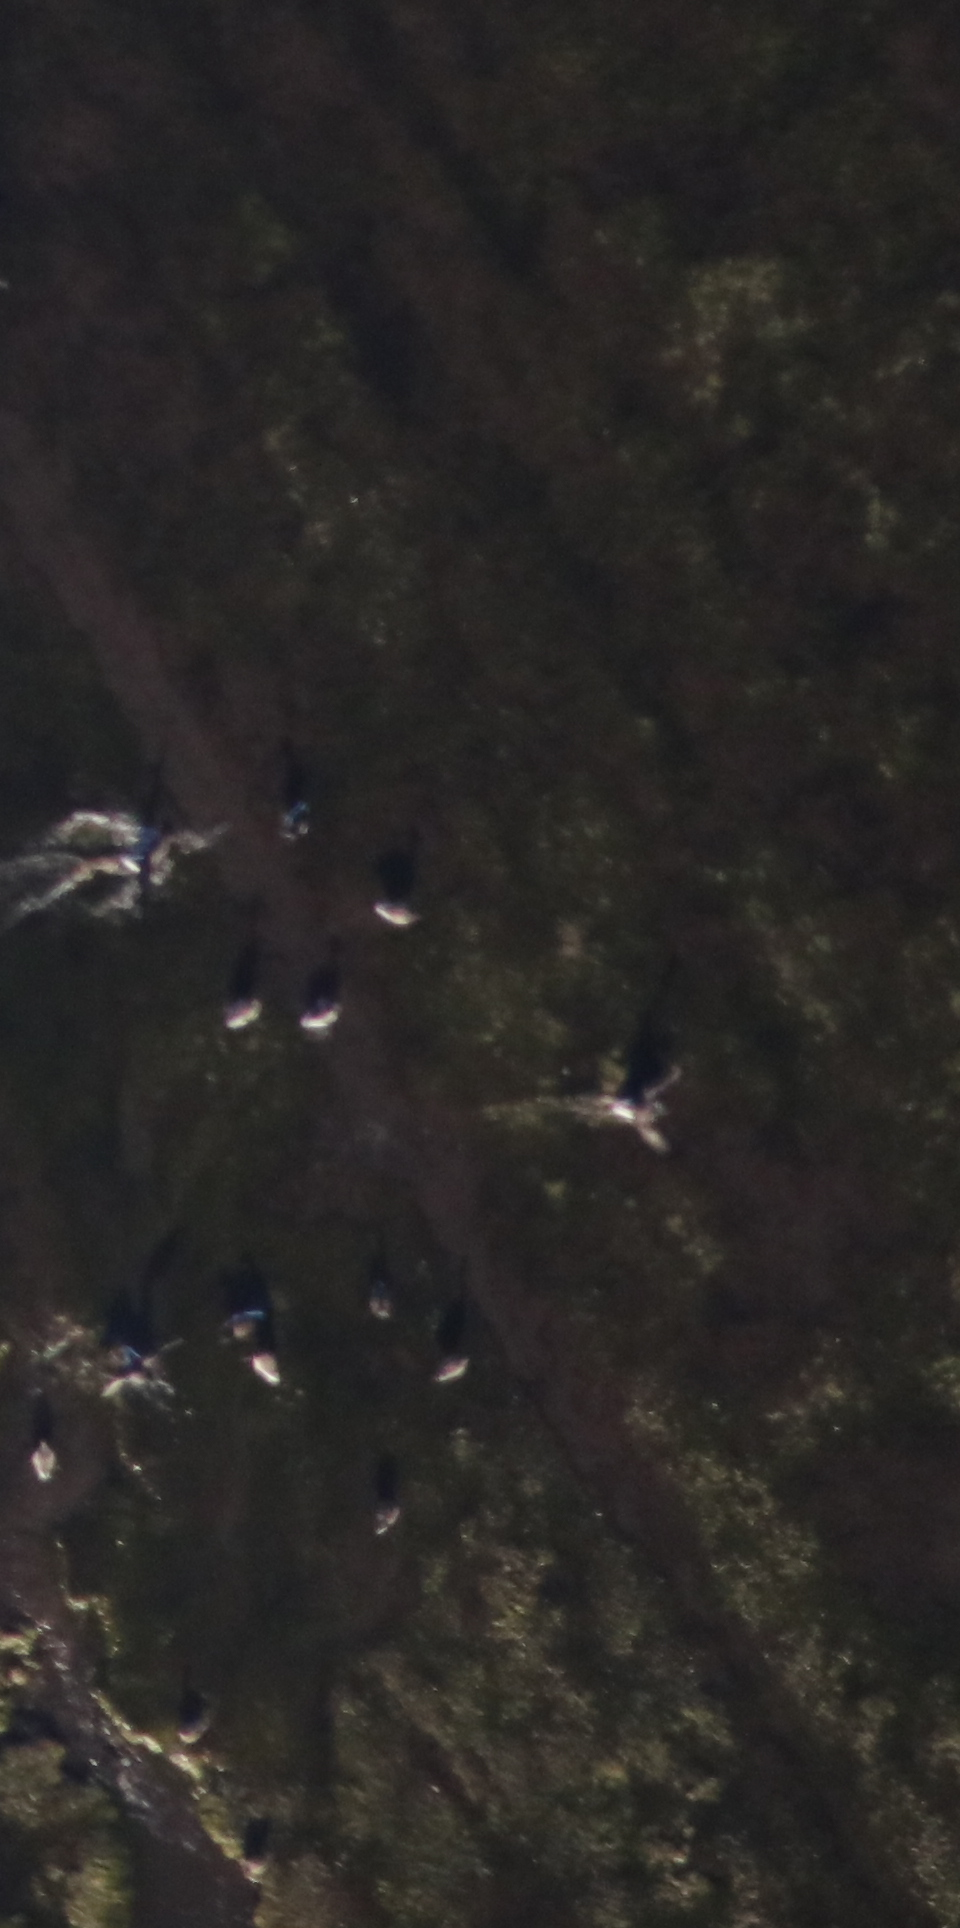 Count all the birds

13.